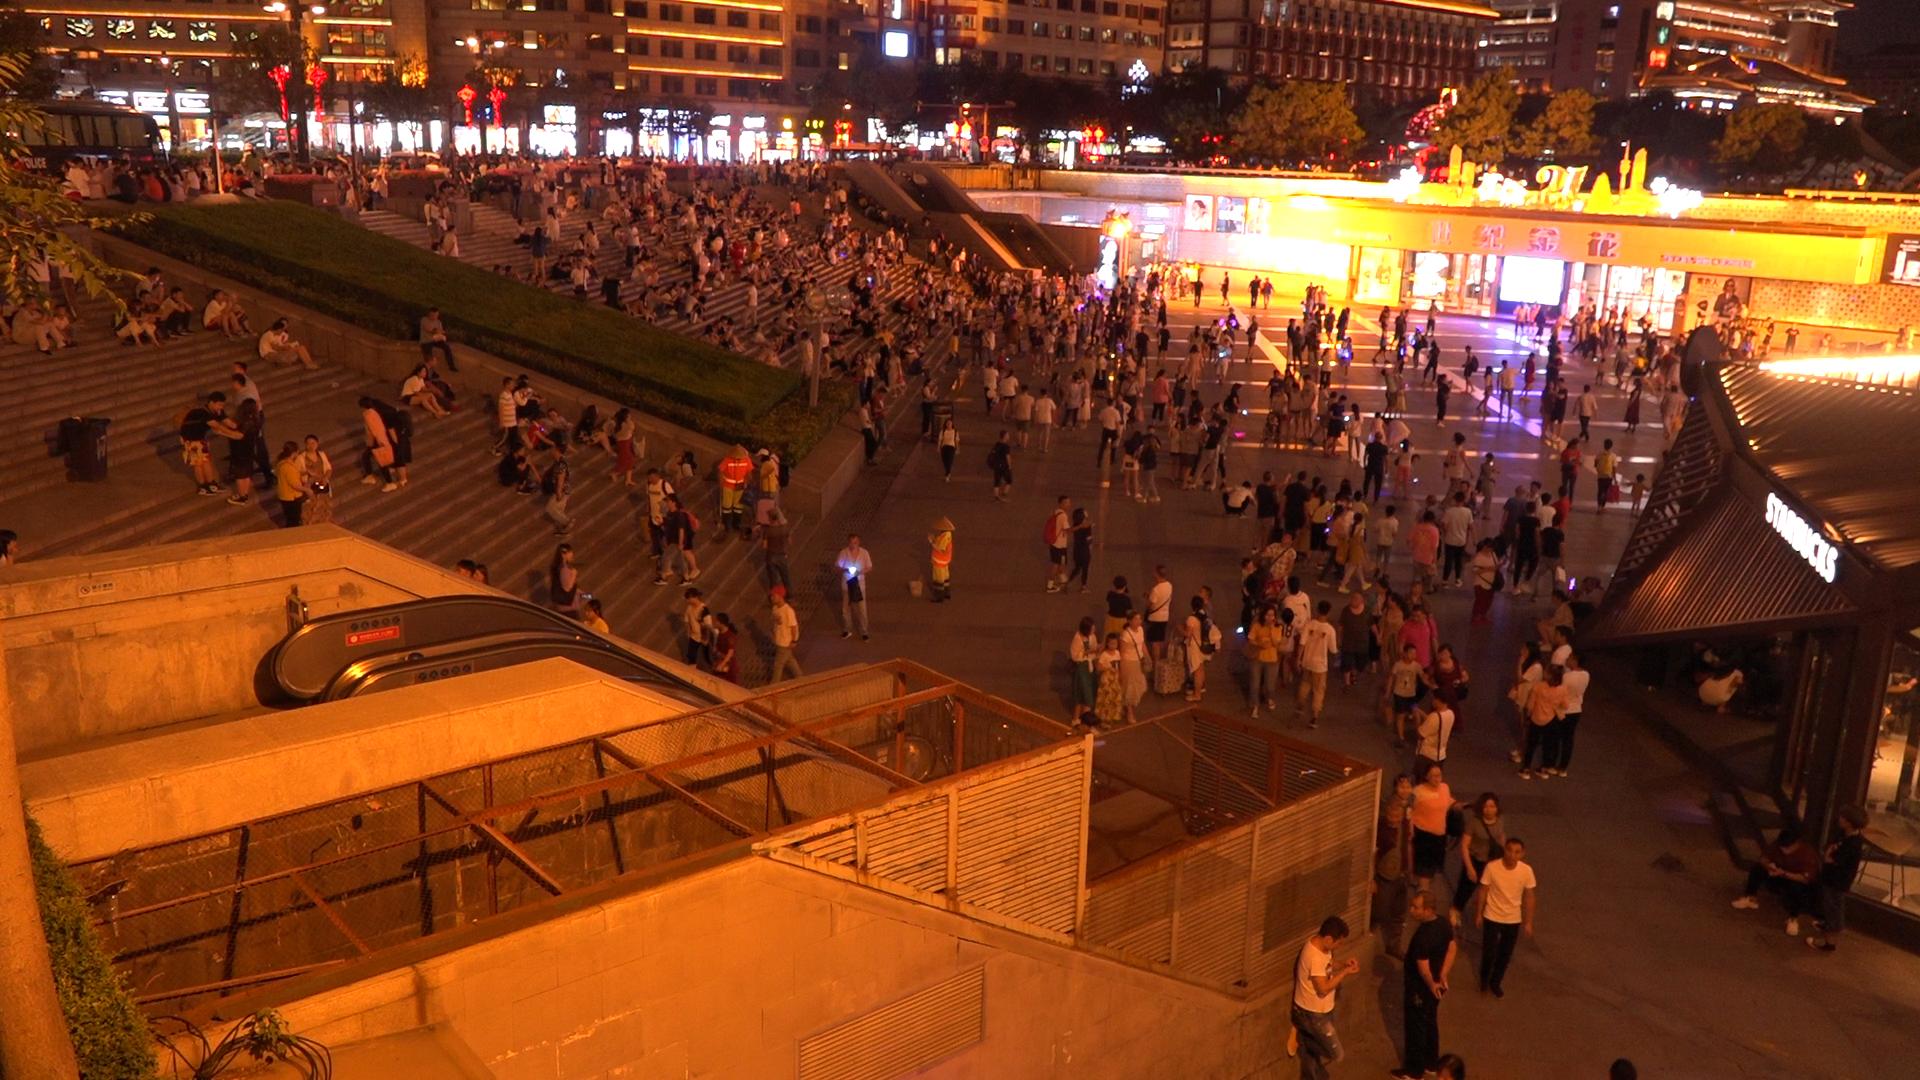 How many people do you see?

584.